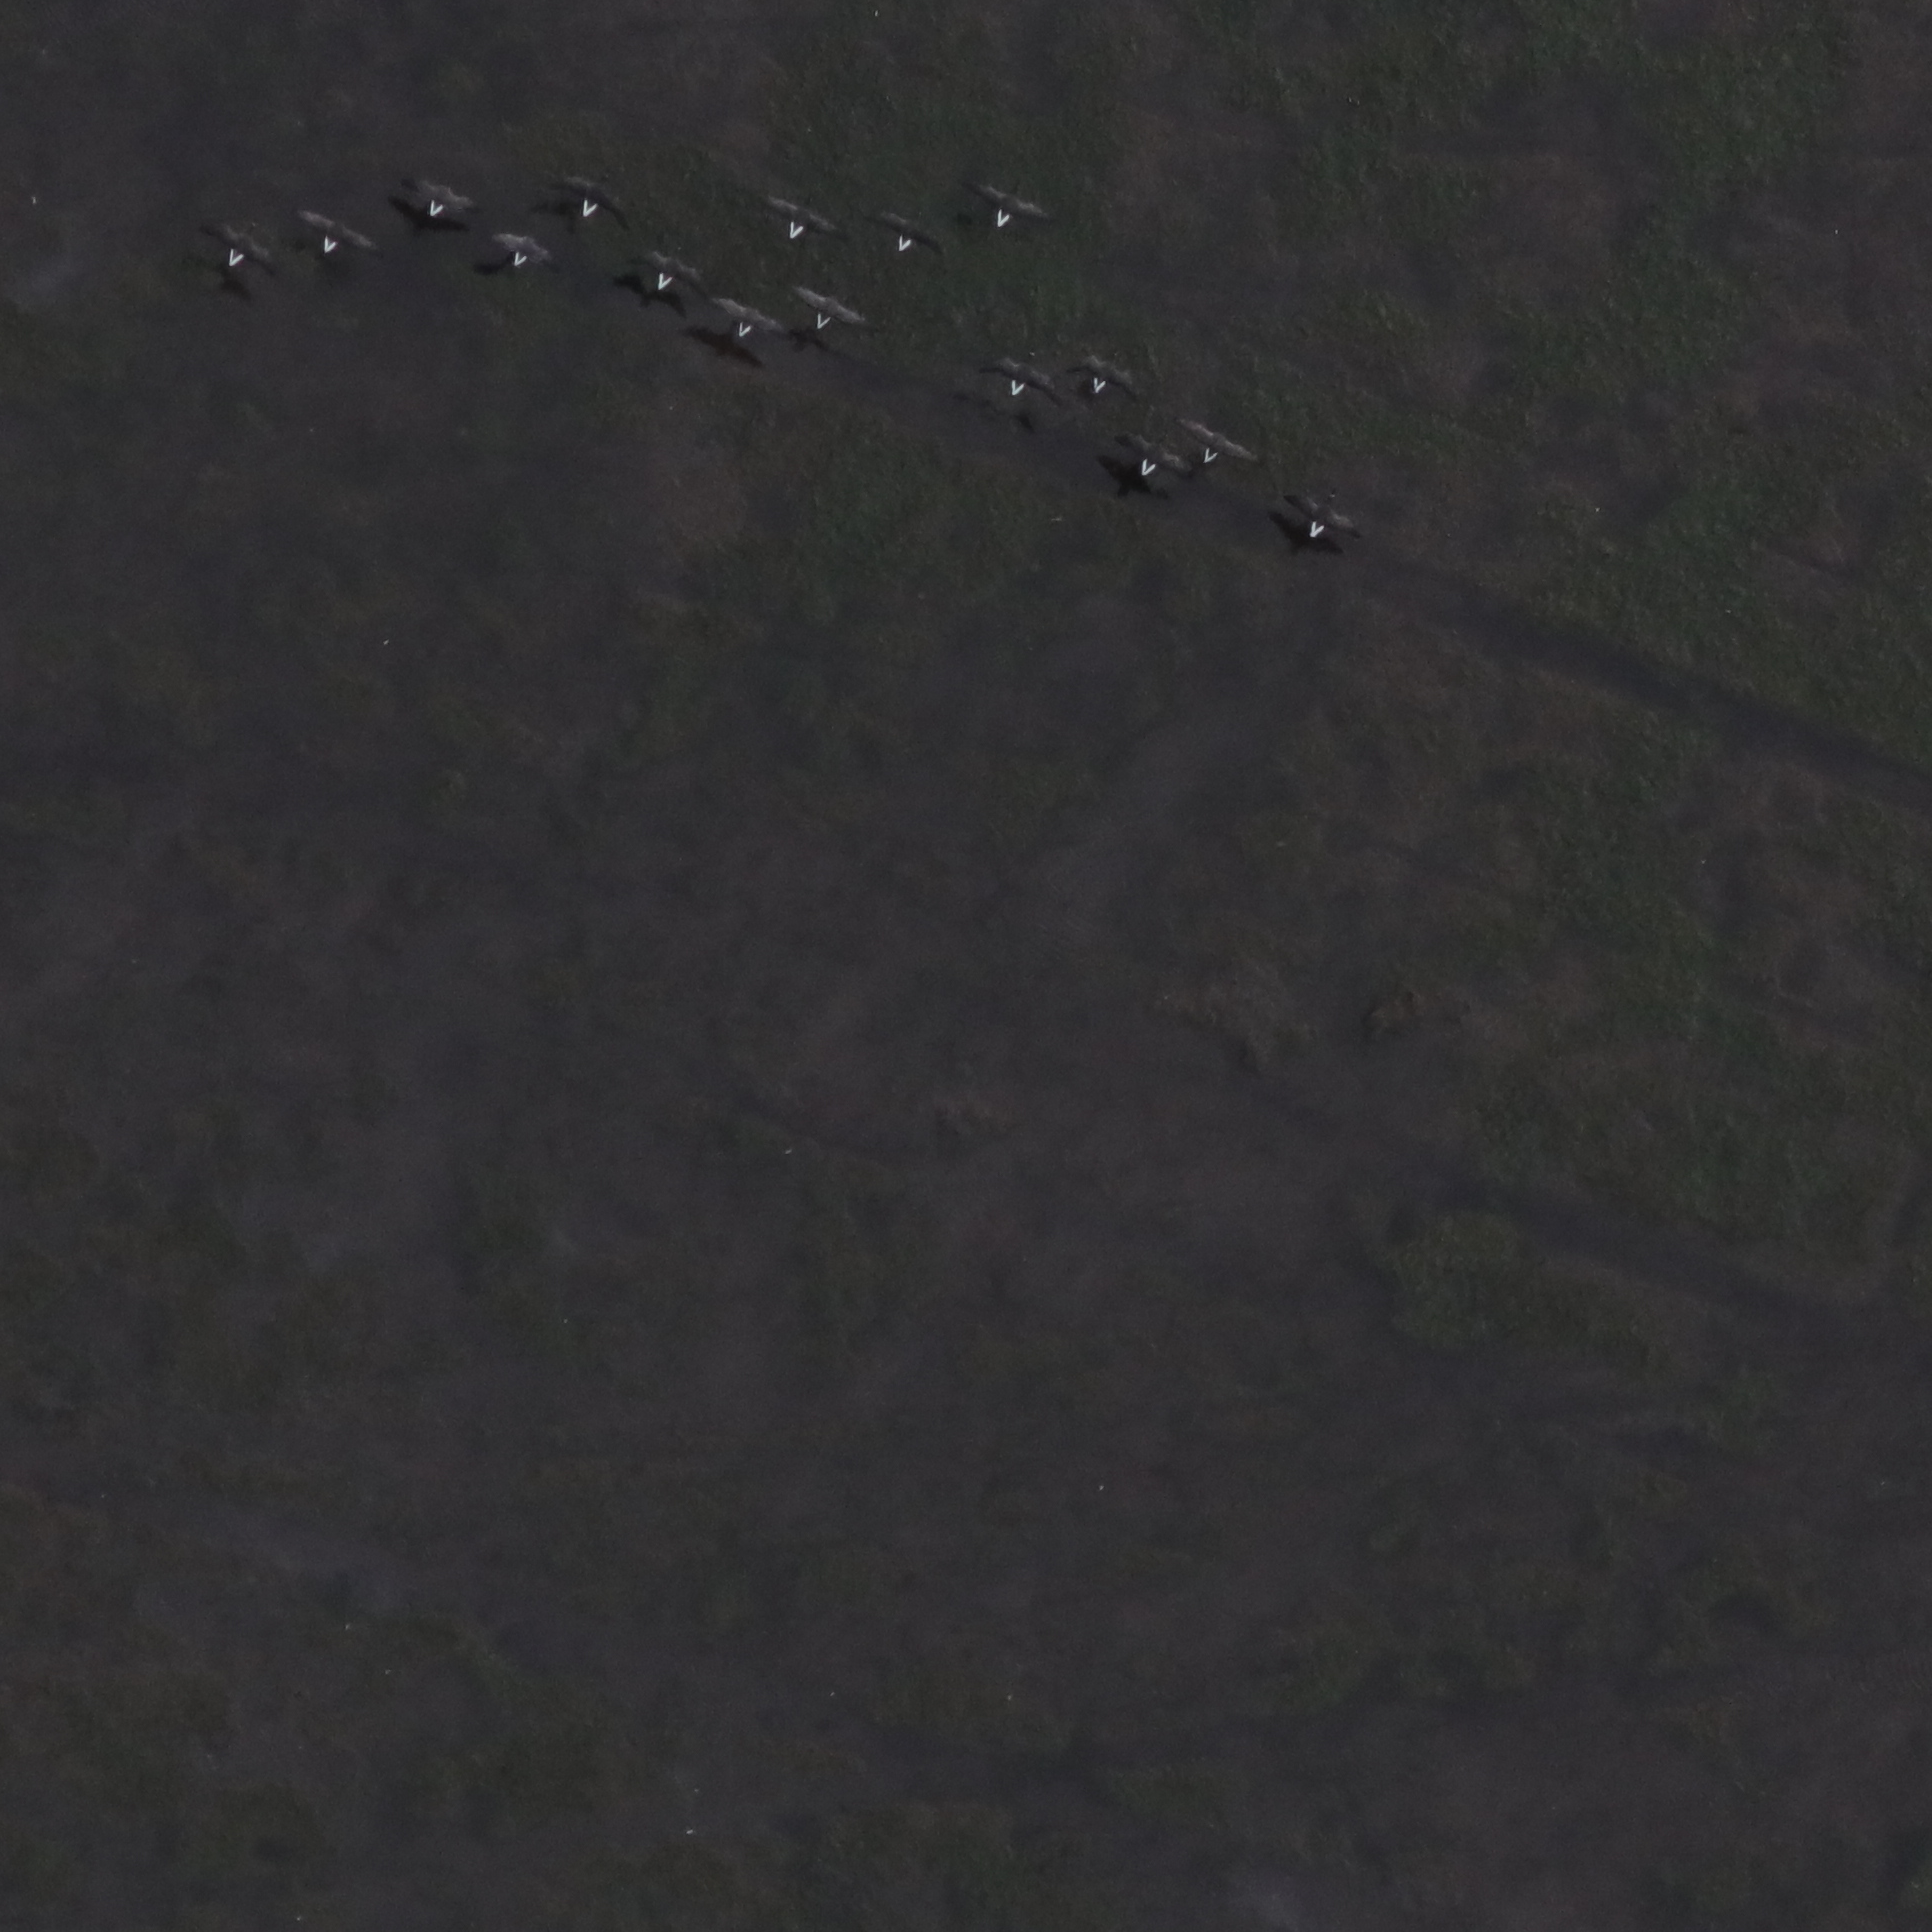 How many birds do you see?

16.